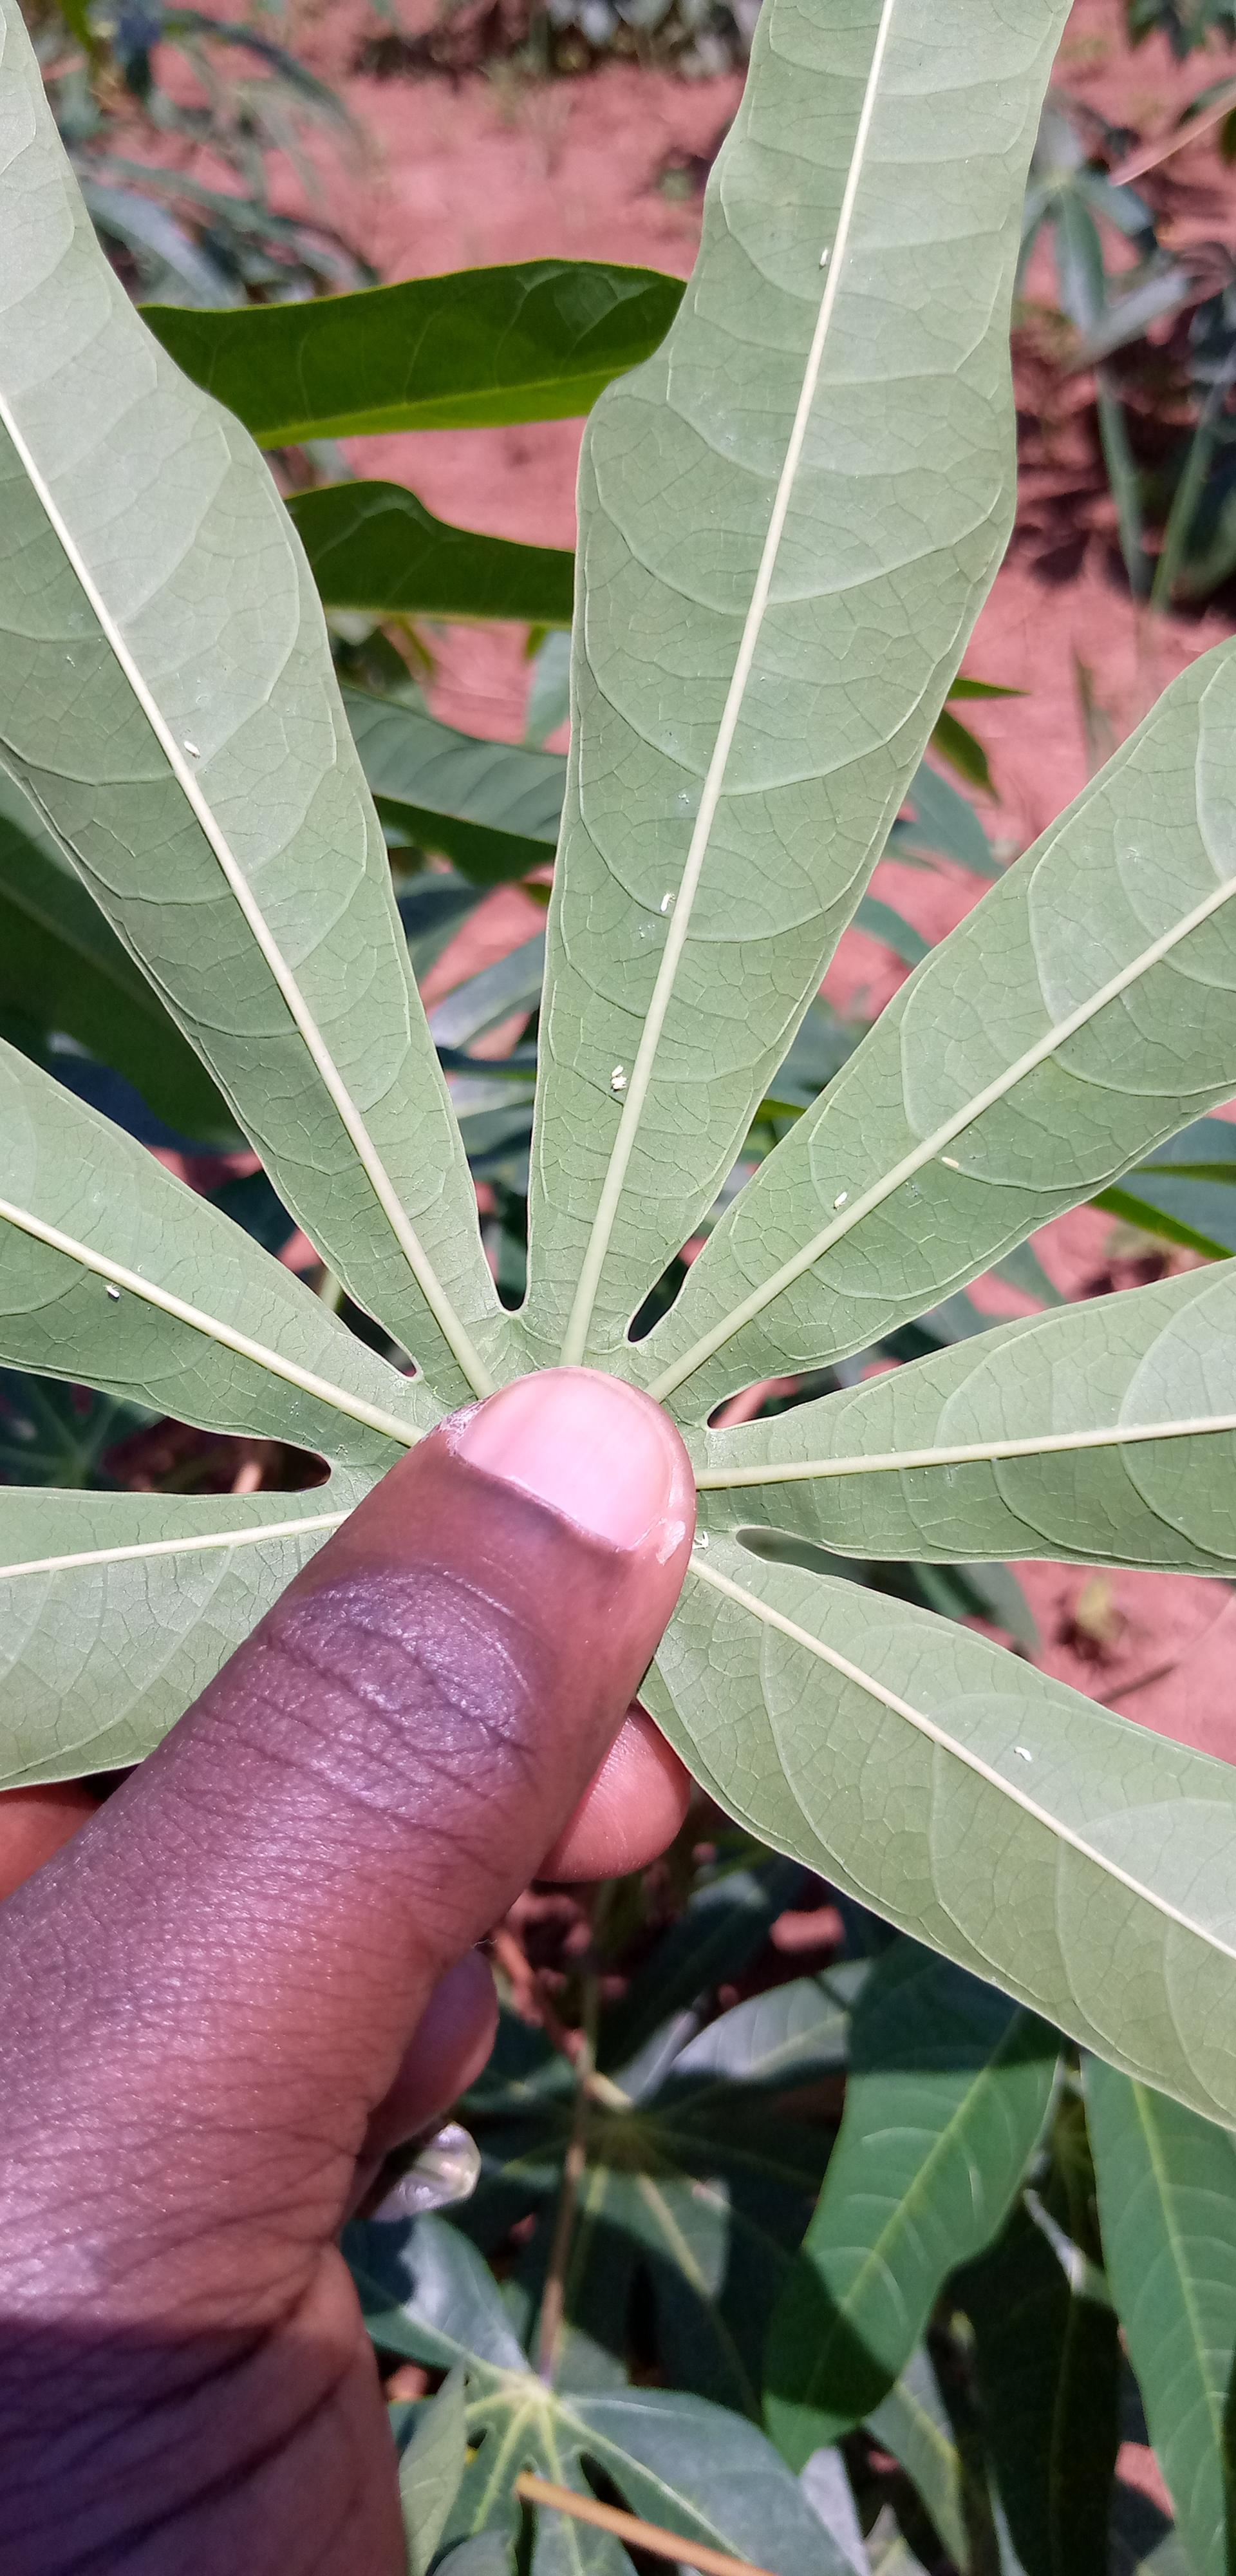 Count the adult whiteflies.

9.